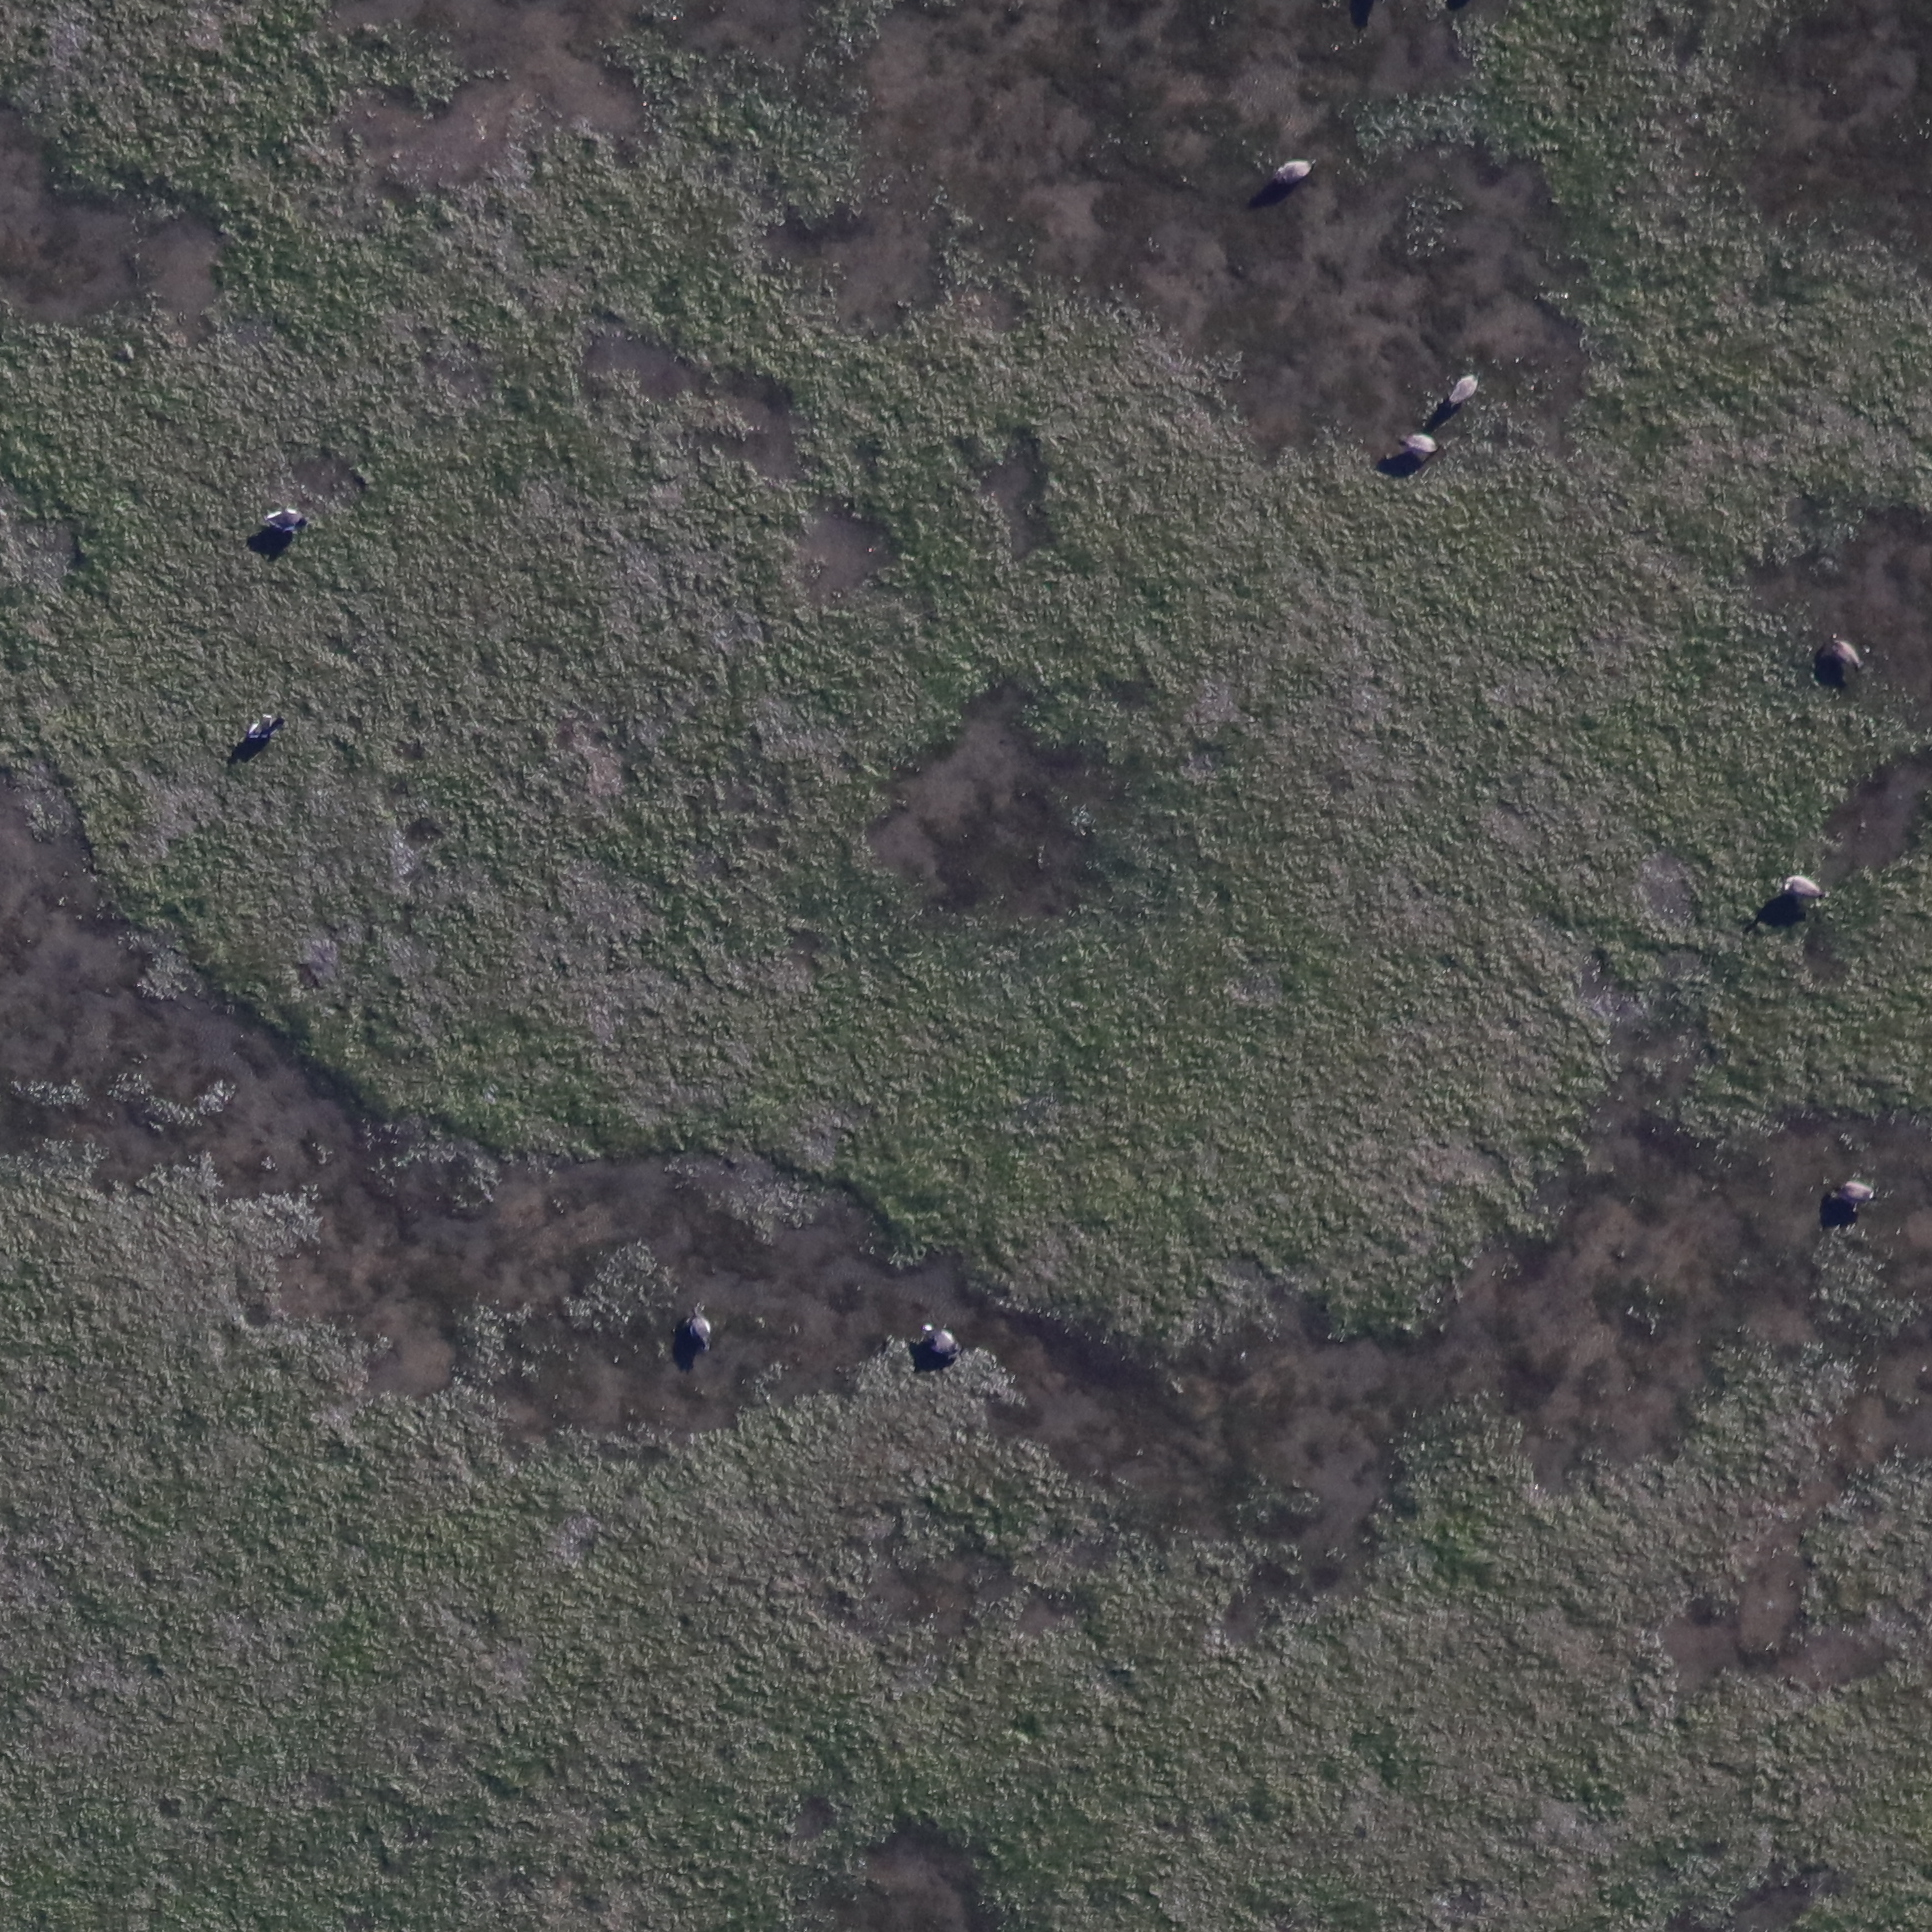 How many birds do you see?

10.